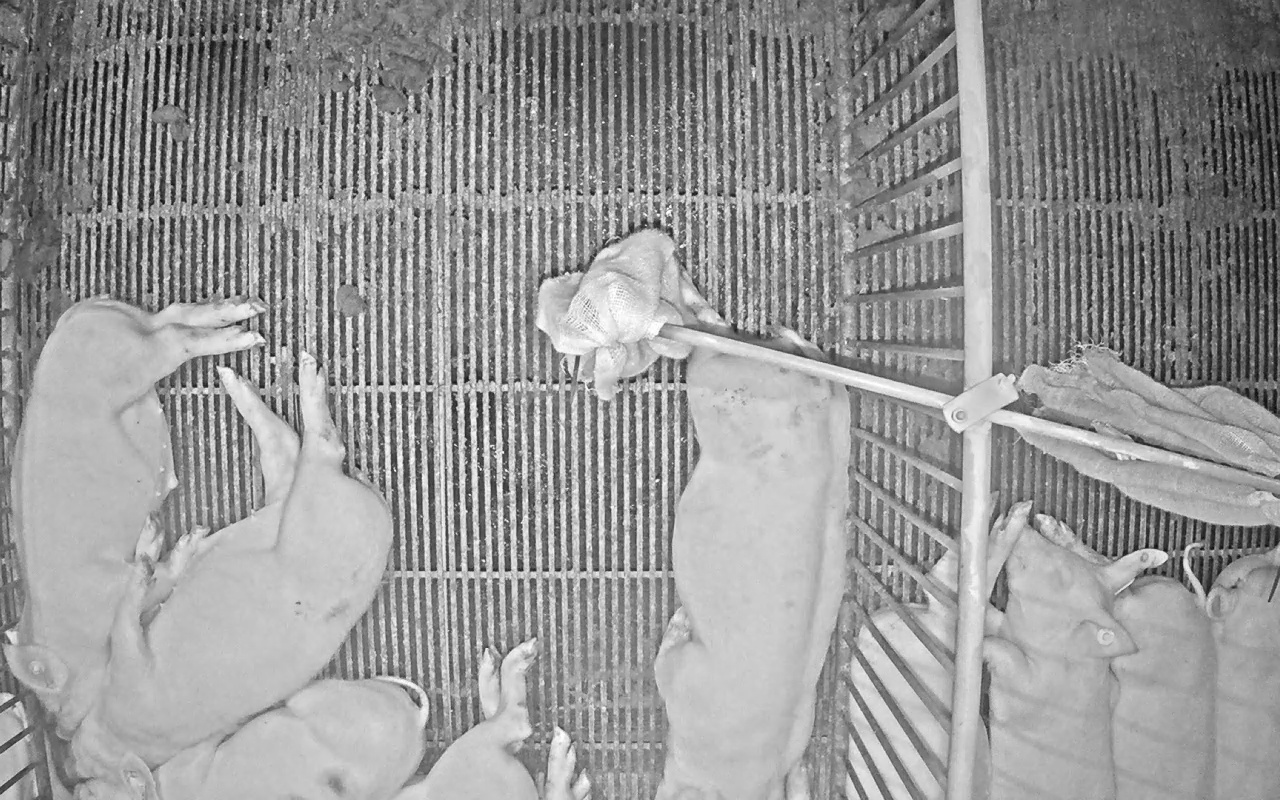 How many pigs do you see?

9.